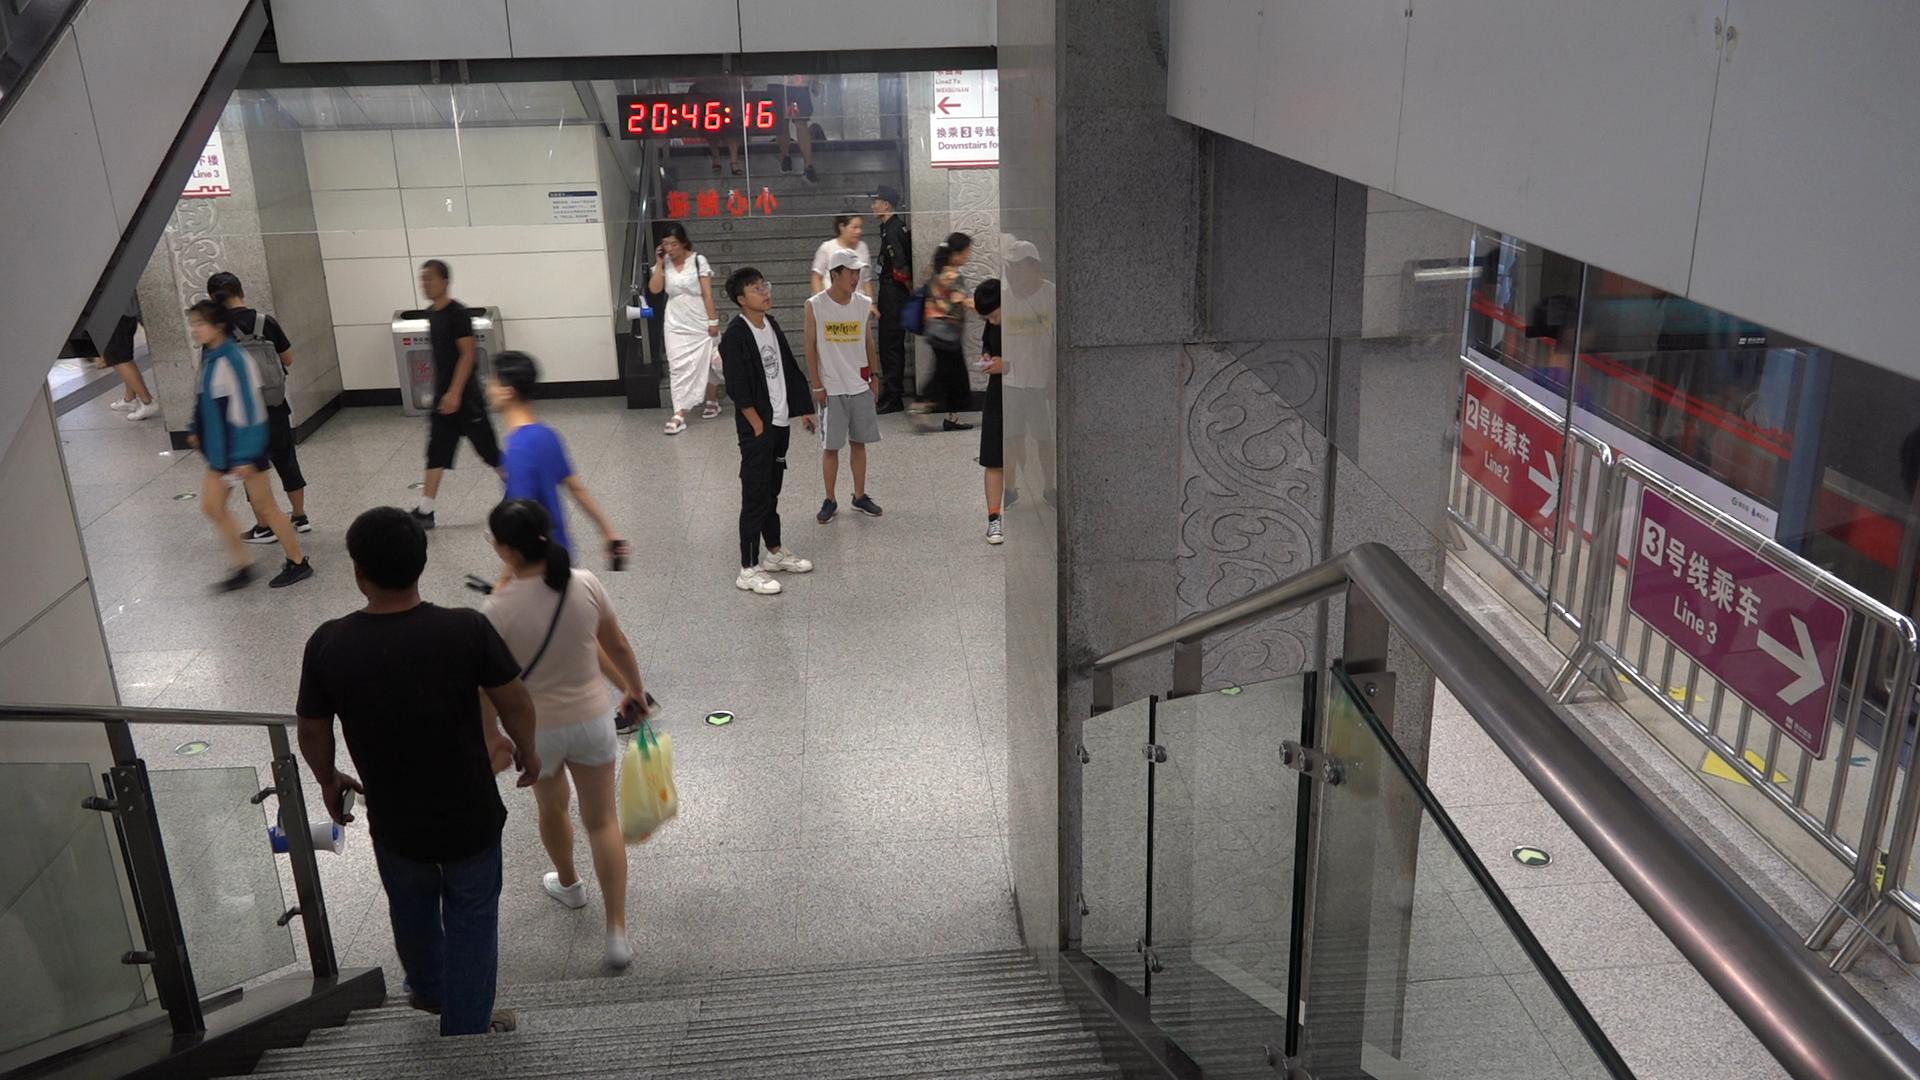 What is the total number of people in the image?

15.